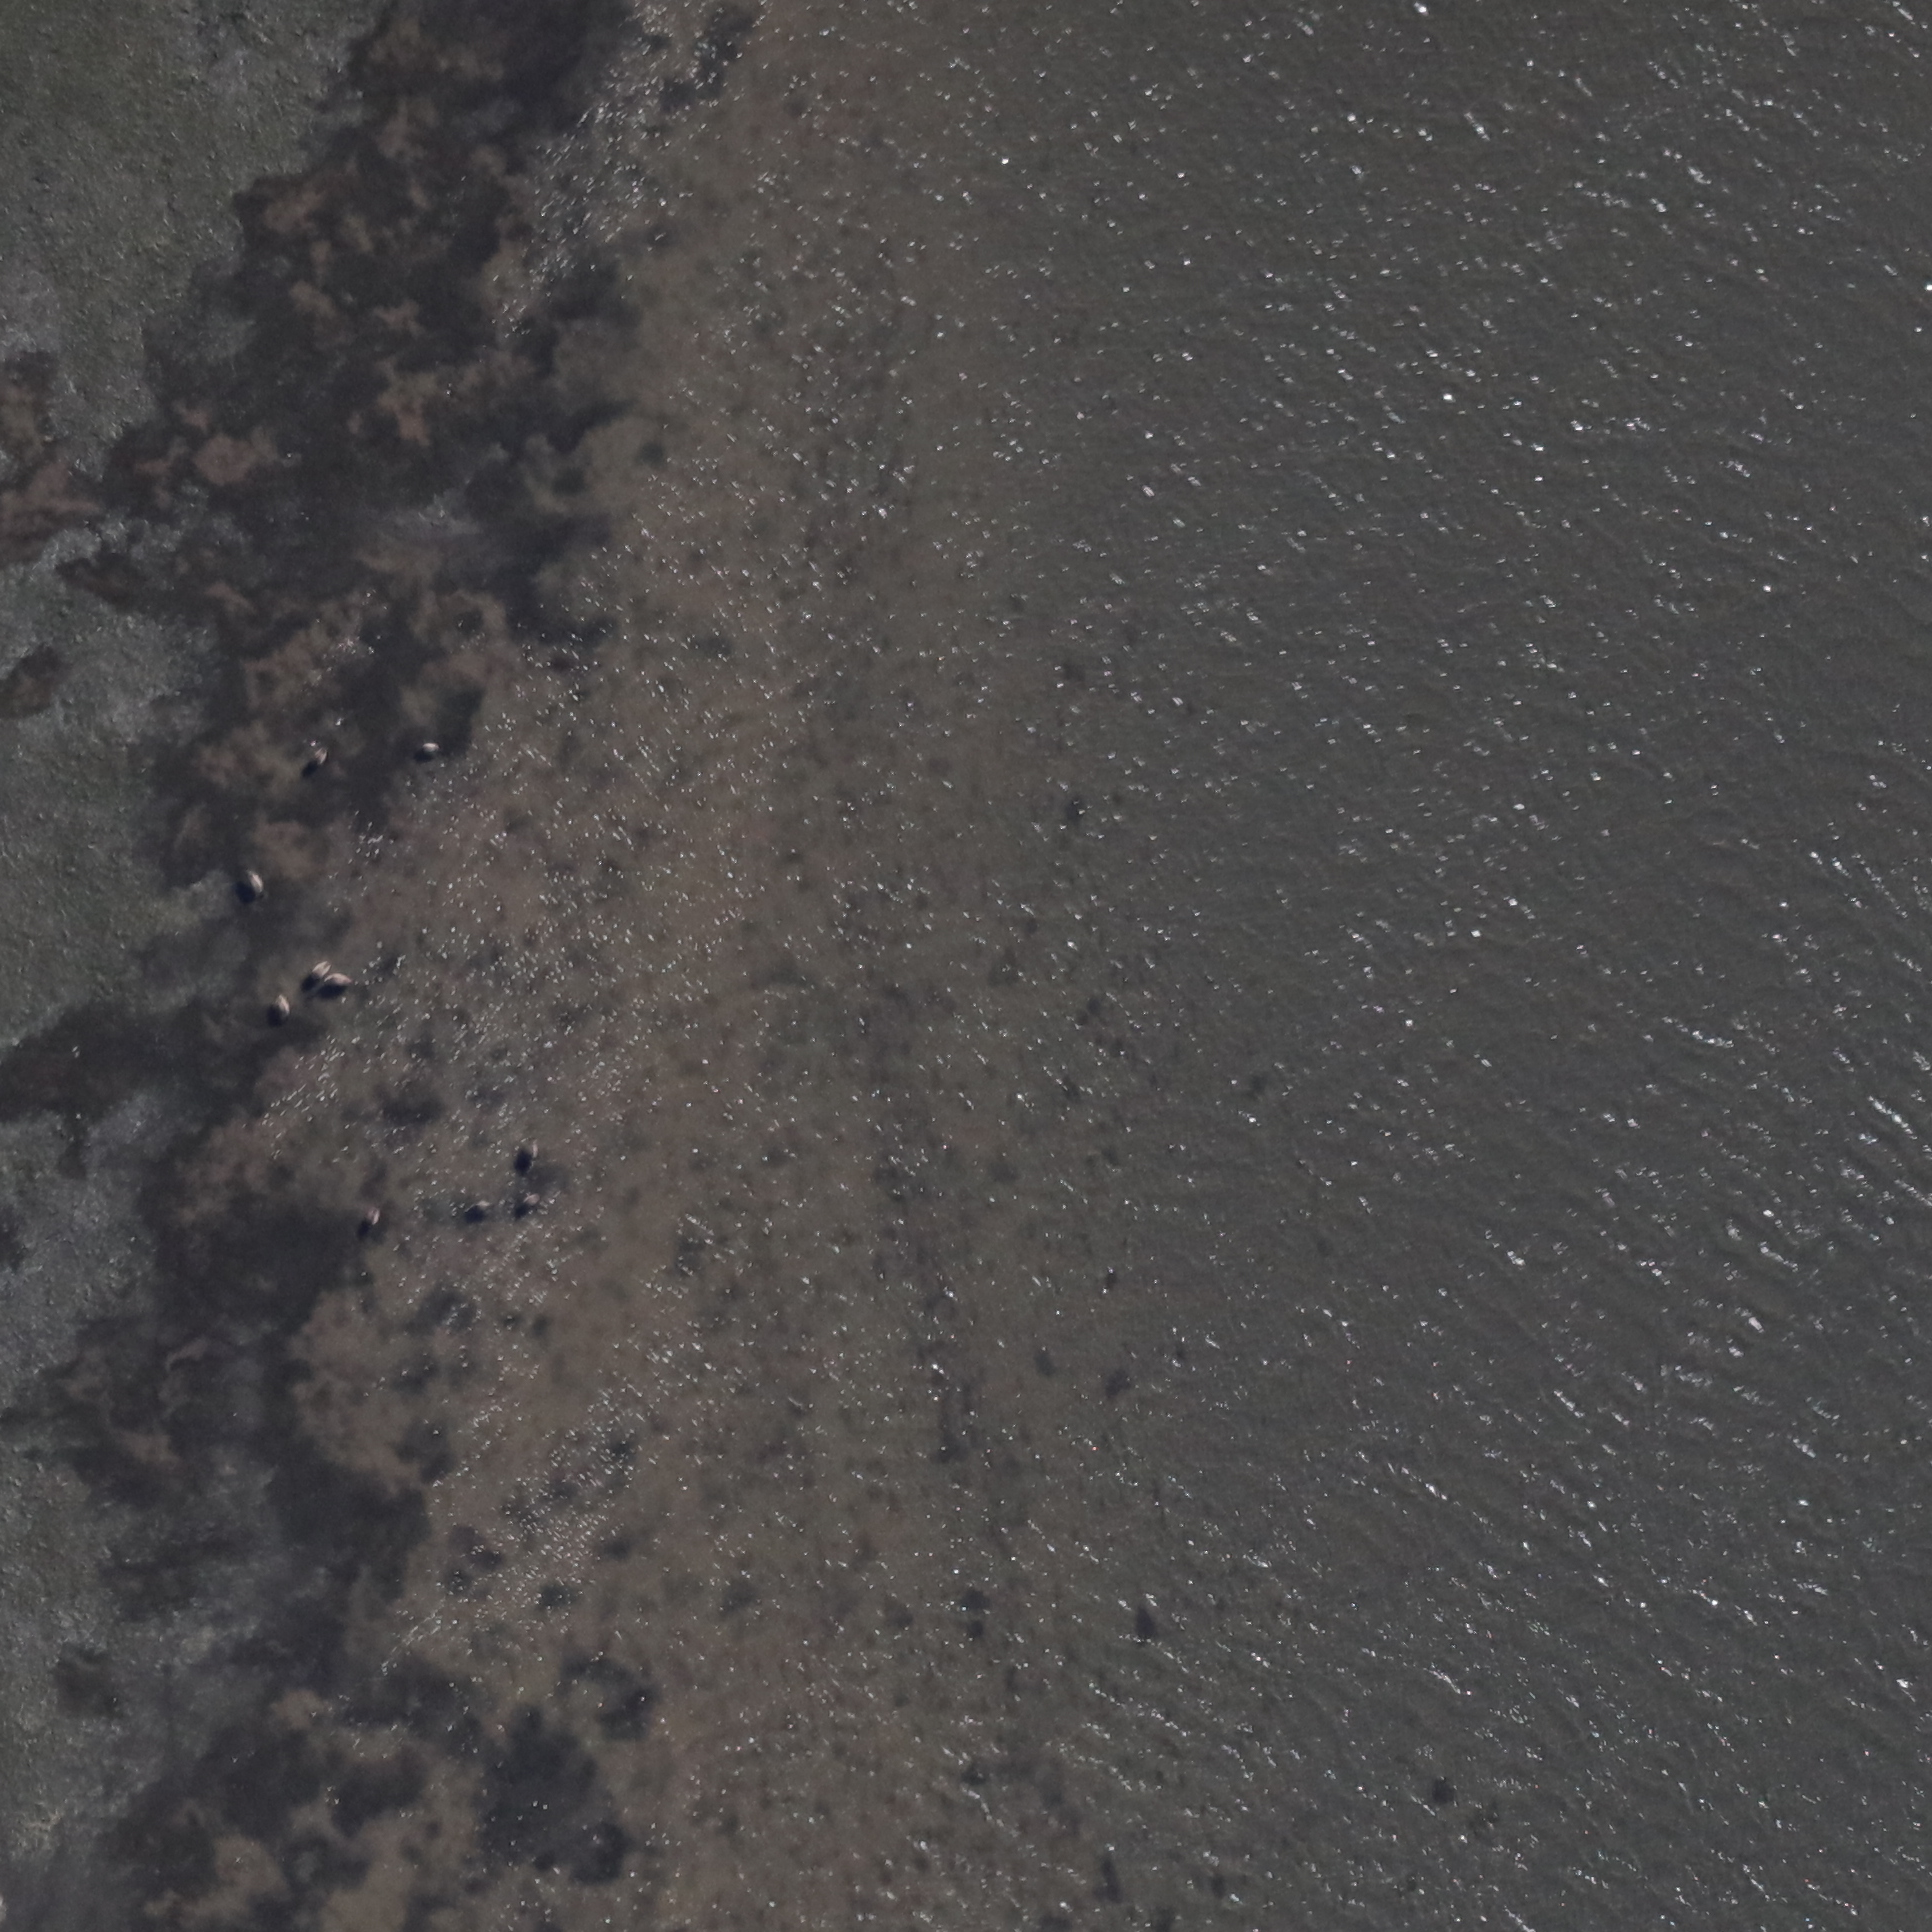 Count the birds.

10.